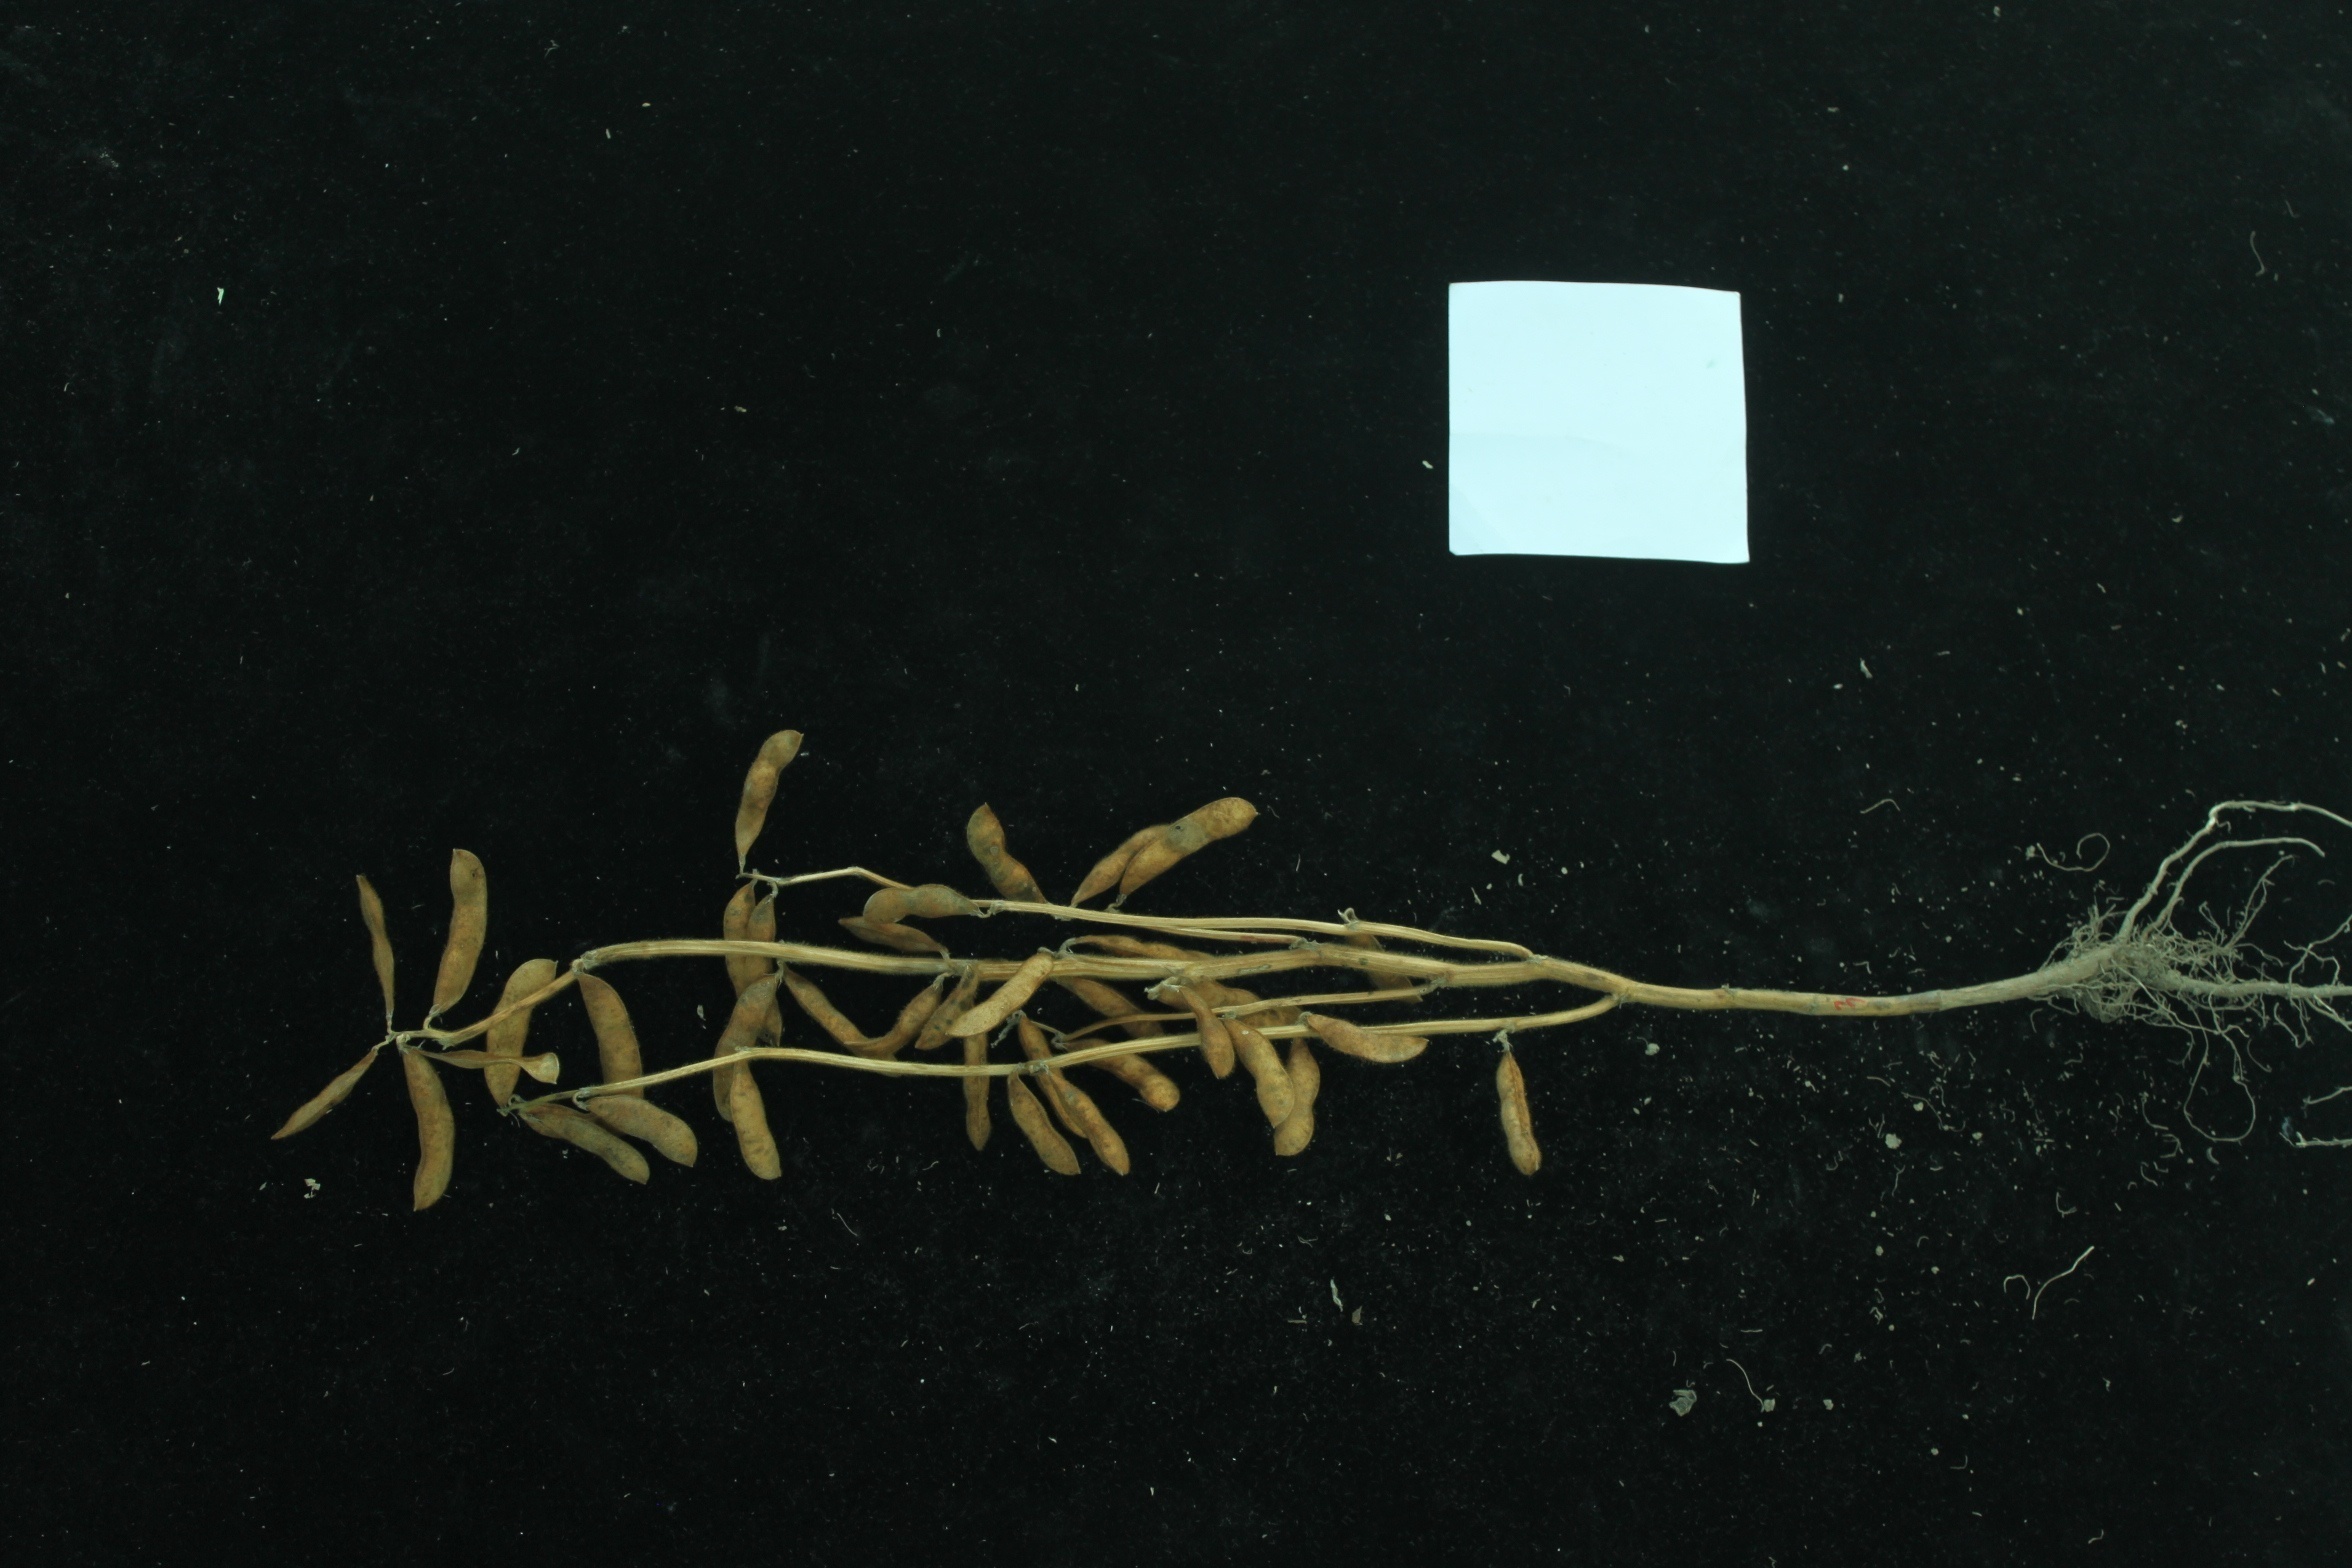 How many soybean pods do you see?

36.